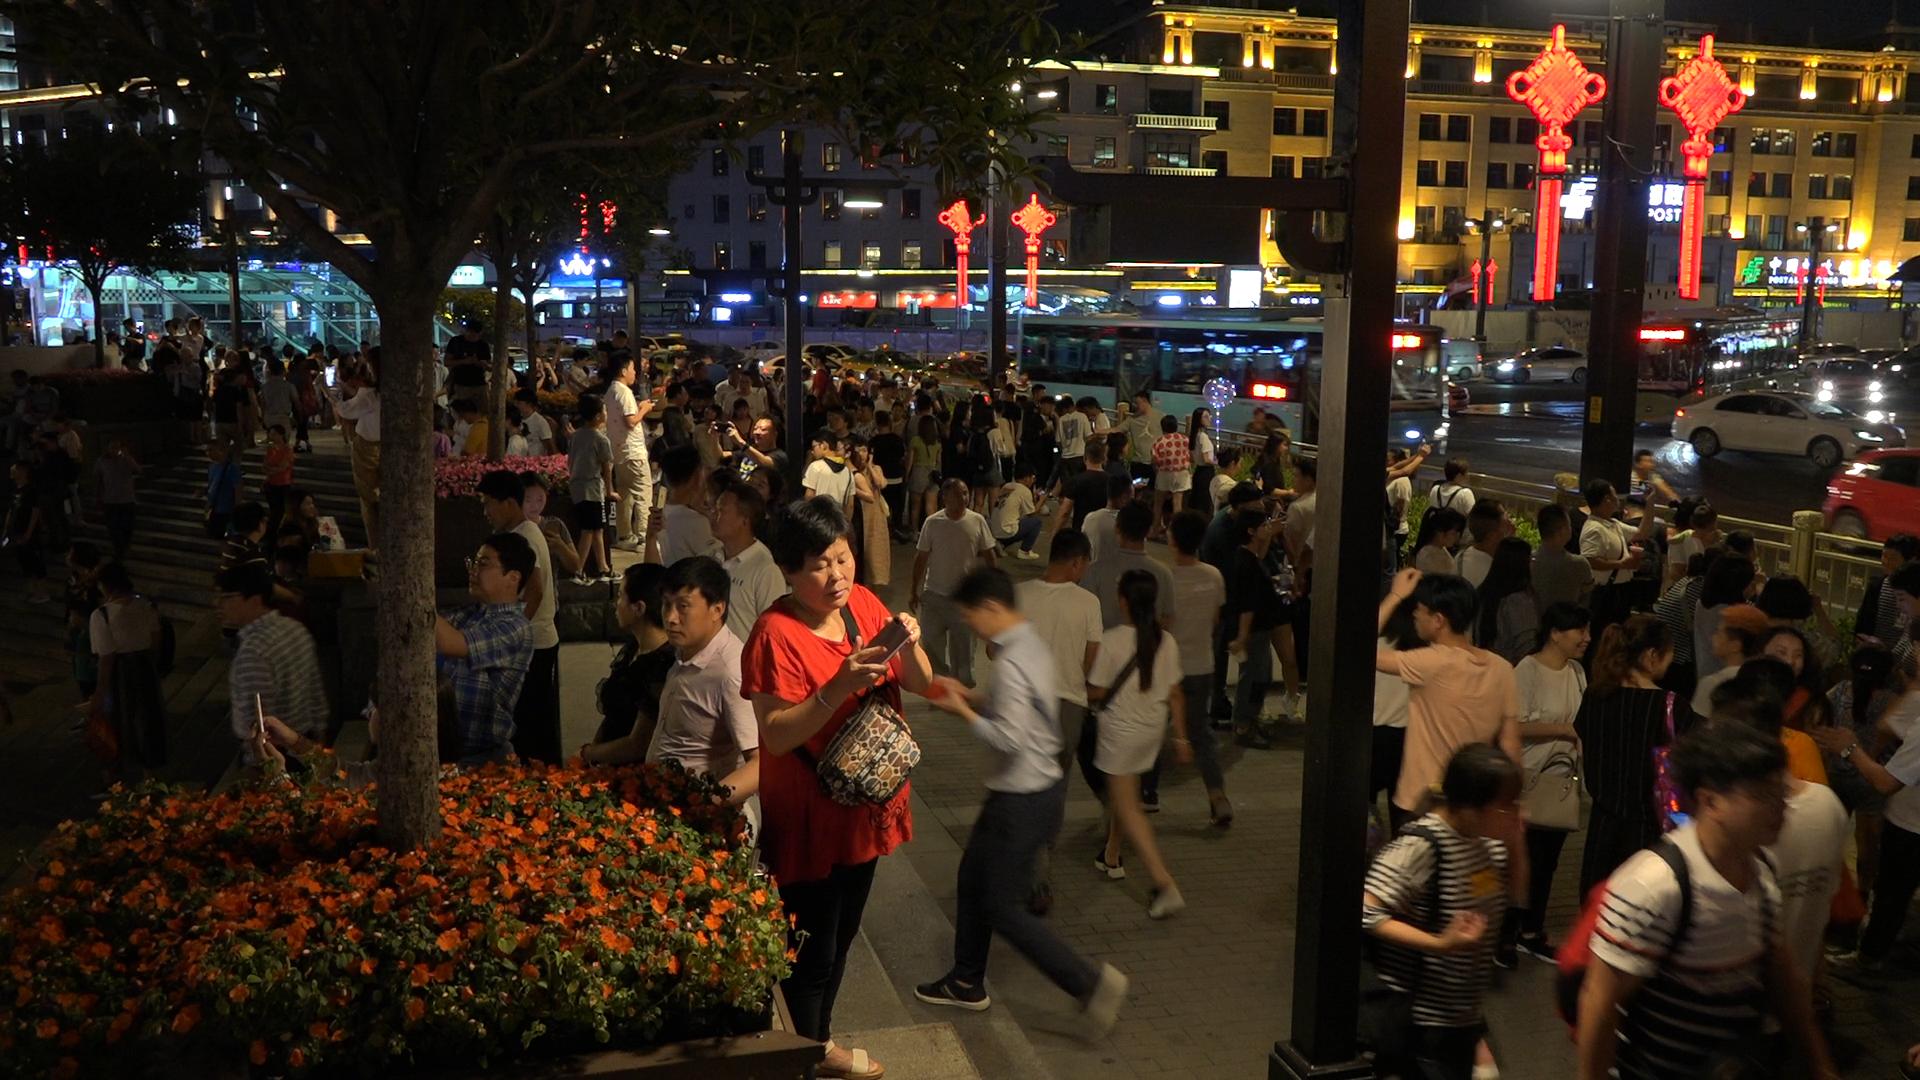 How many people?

183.